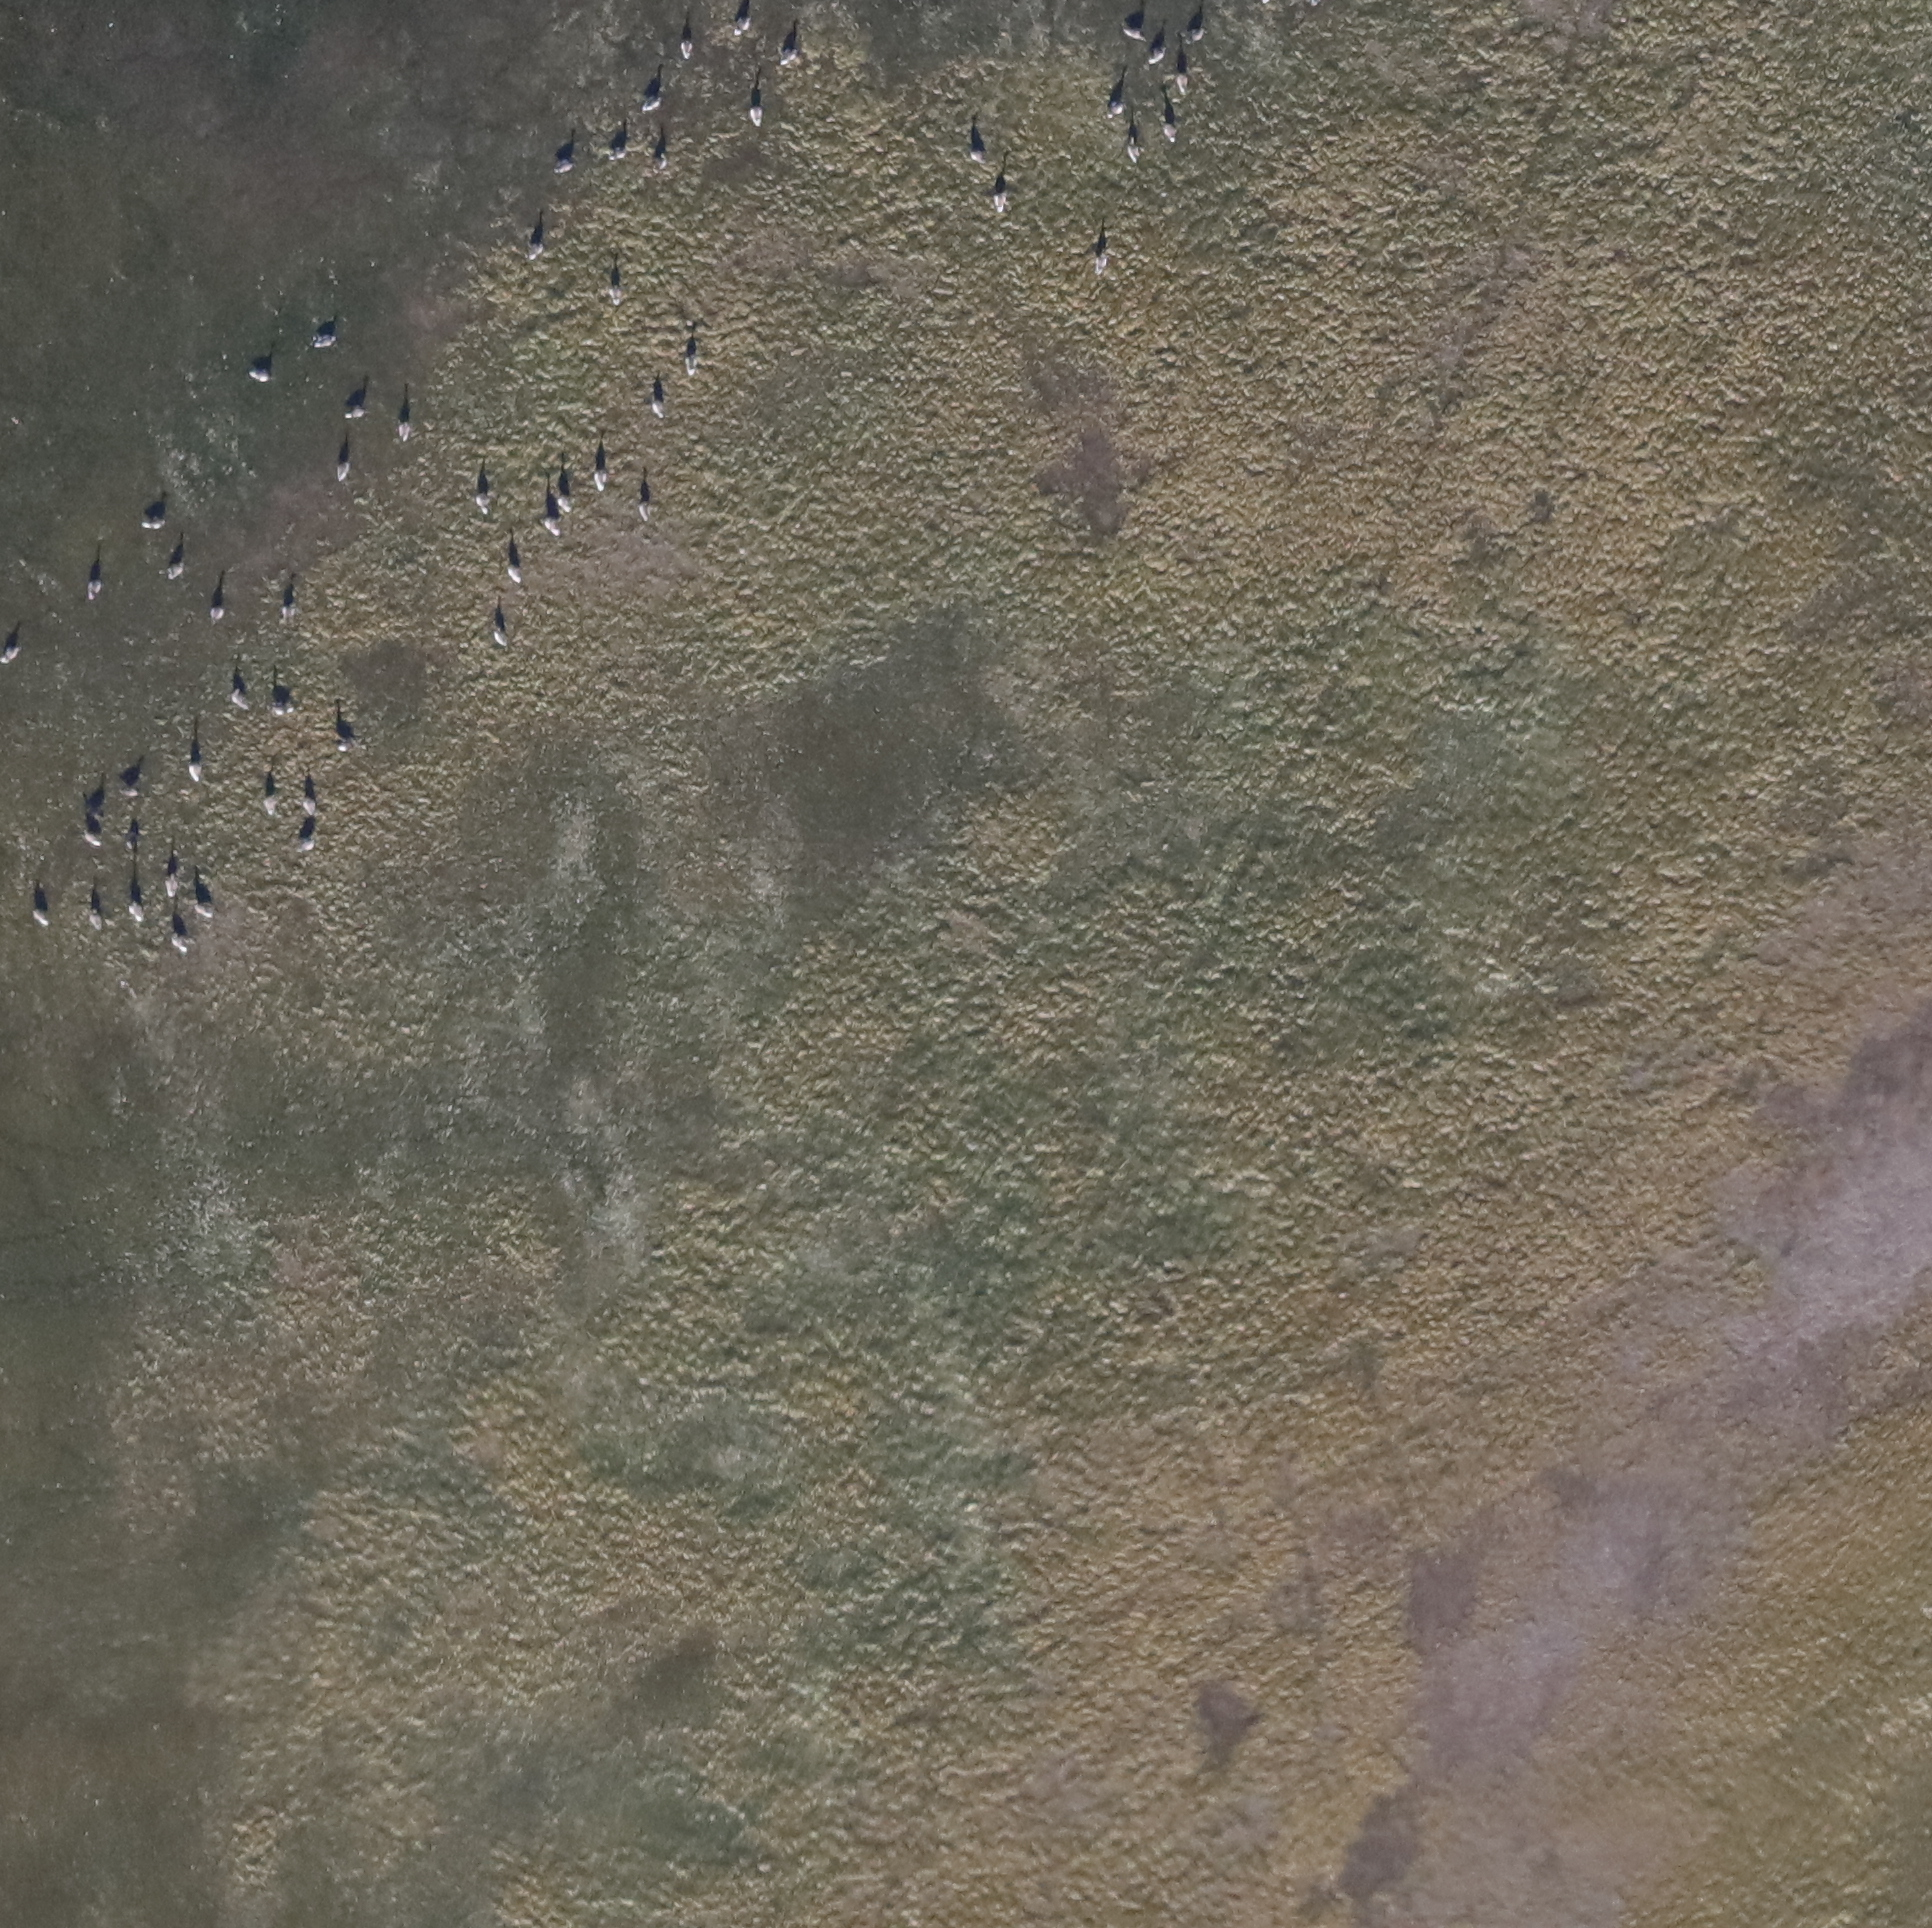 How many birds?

56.